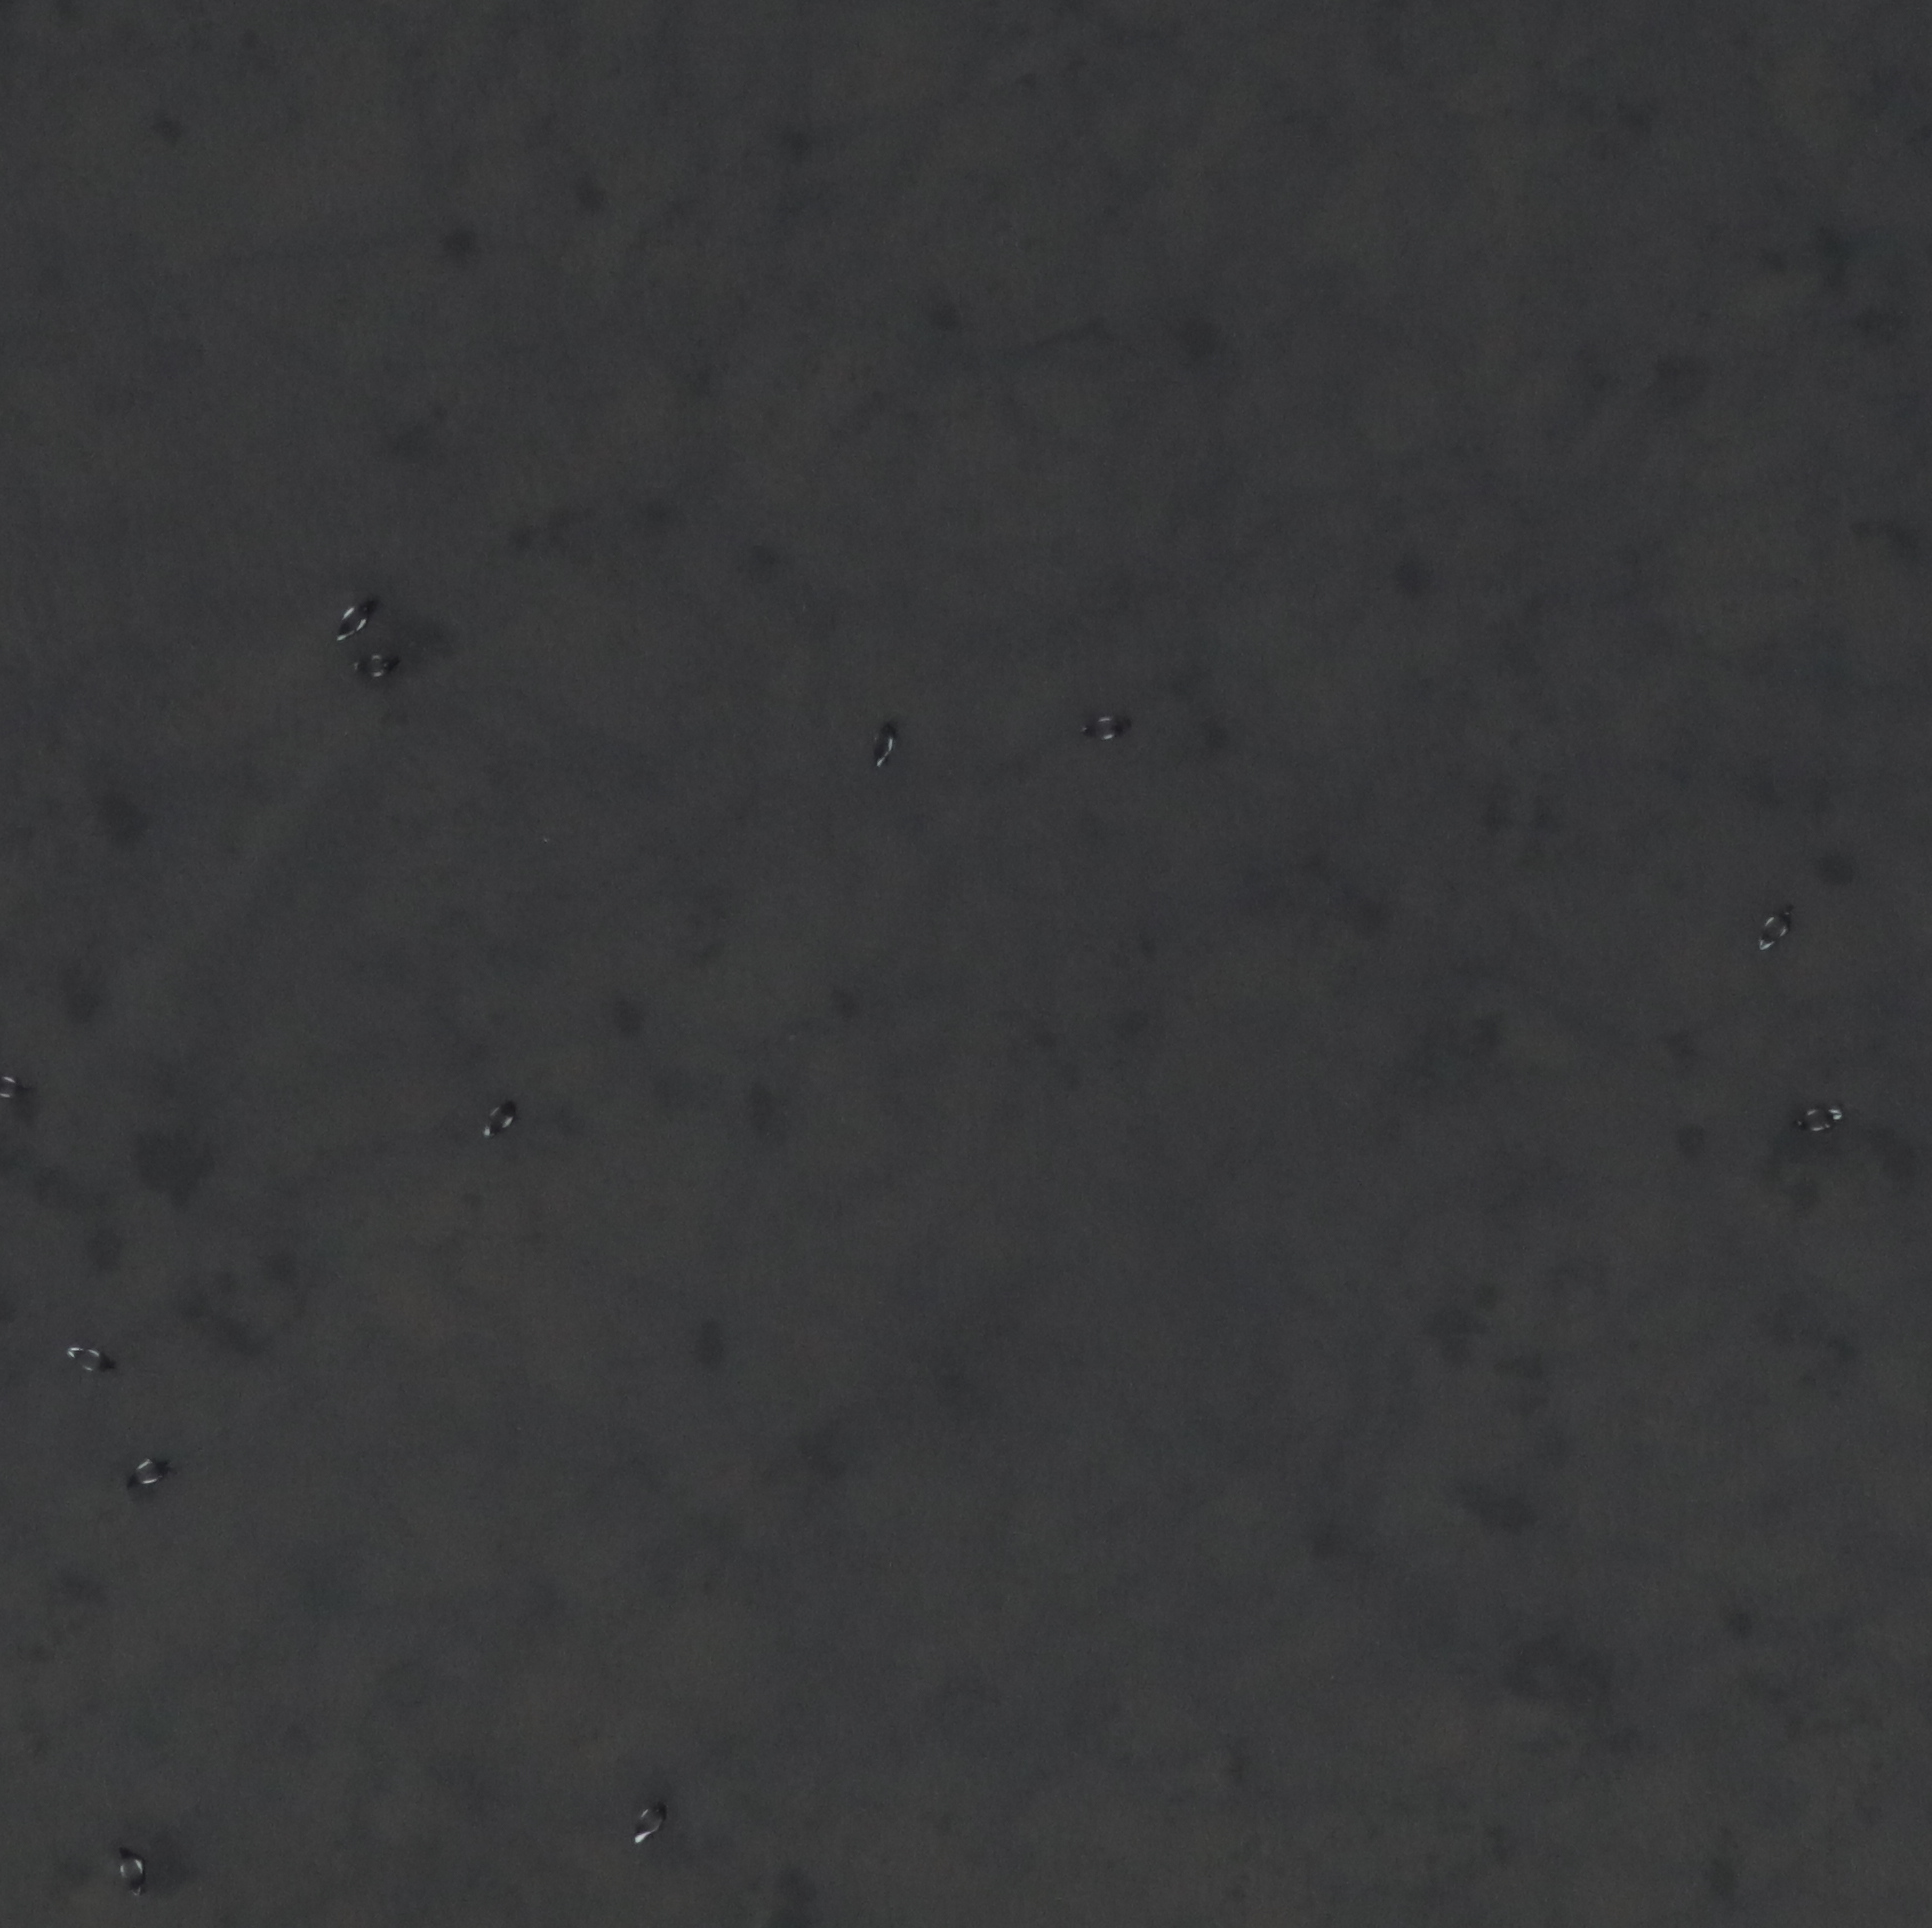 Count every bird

12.